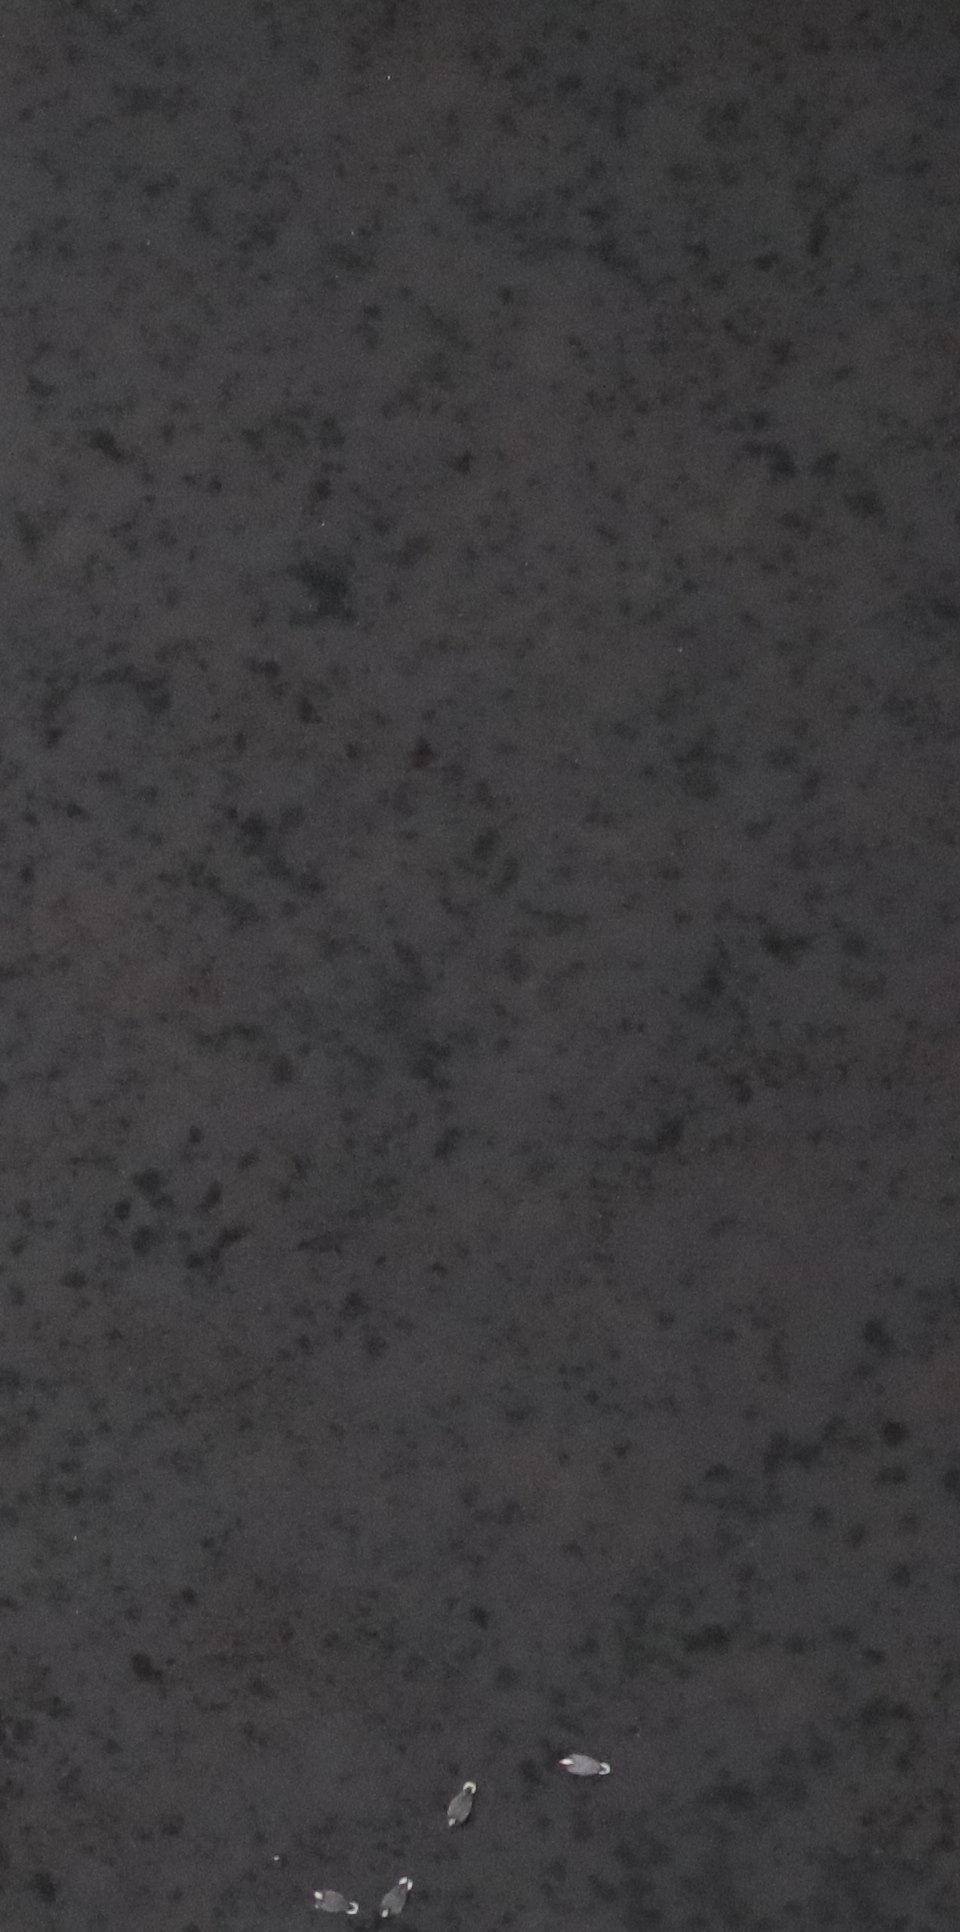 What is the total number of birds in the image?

4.